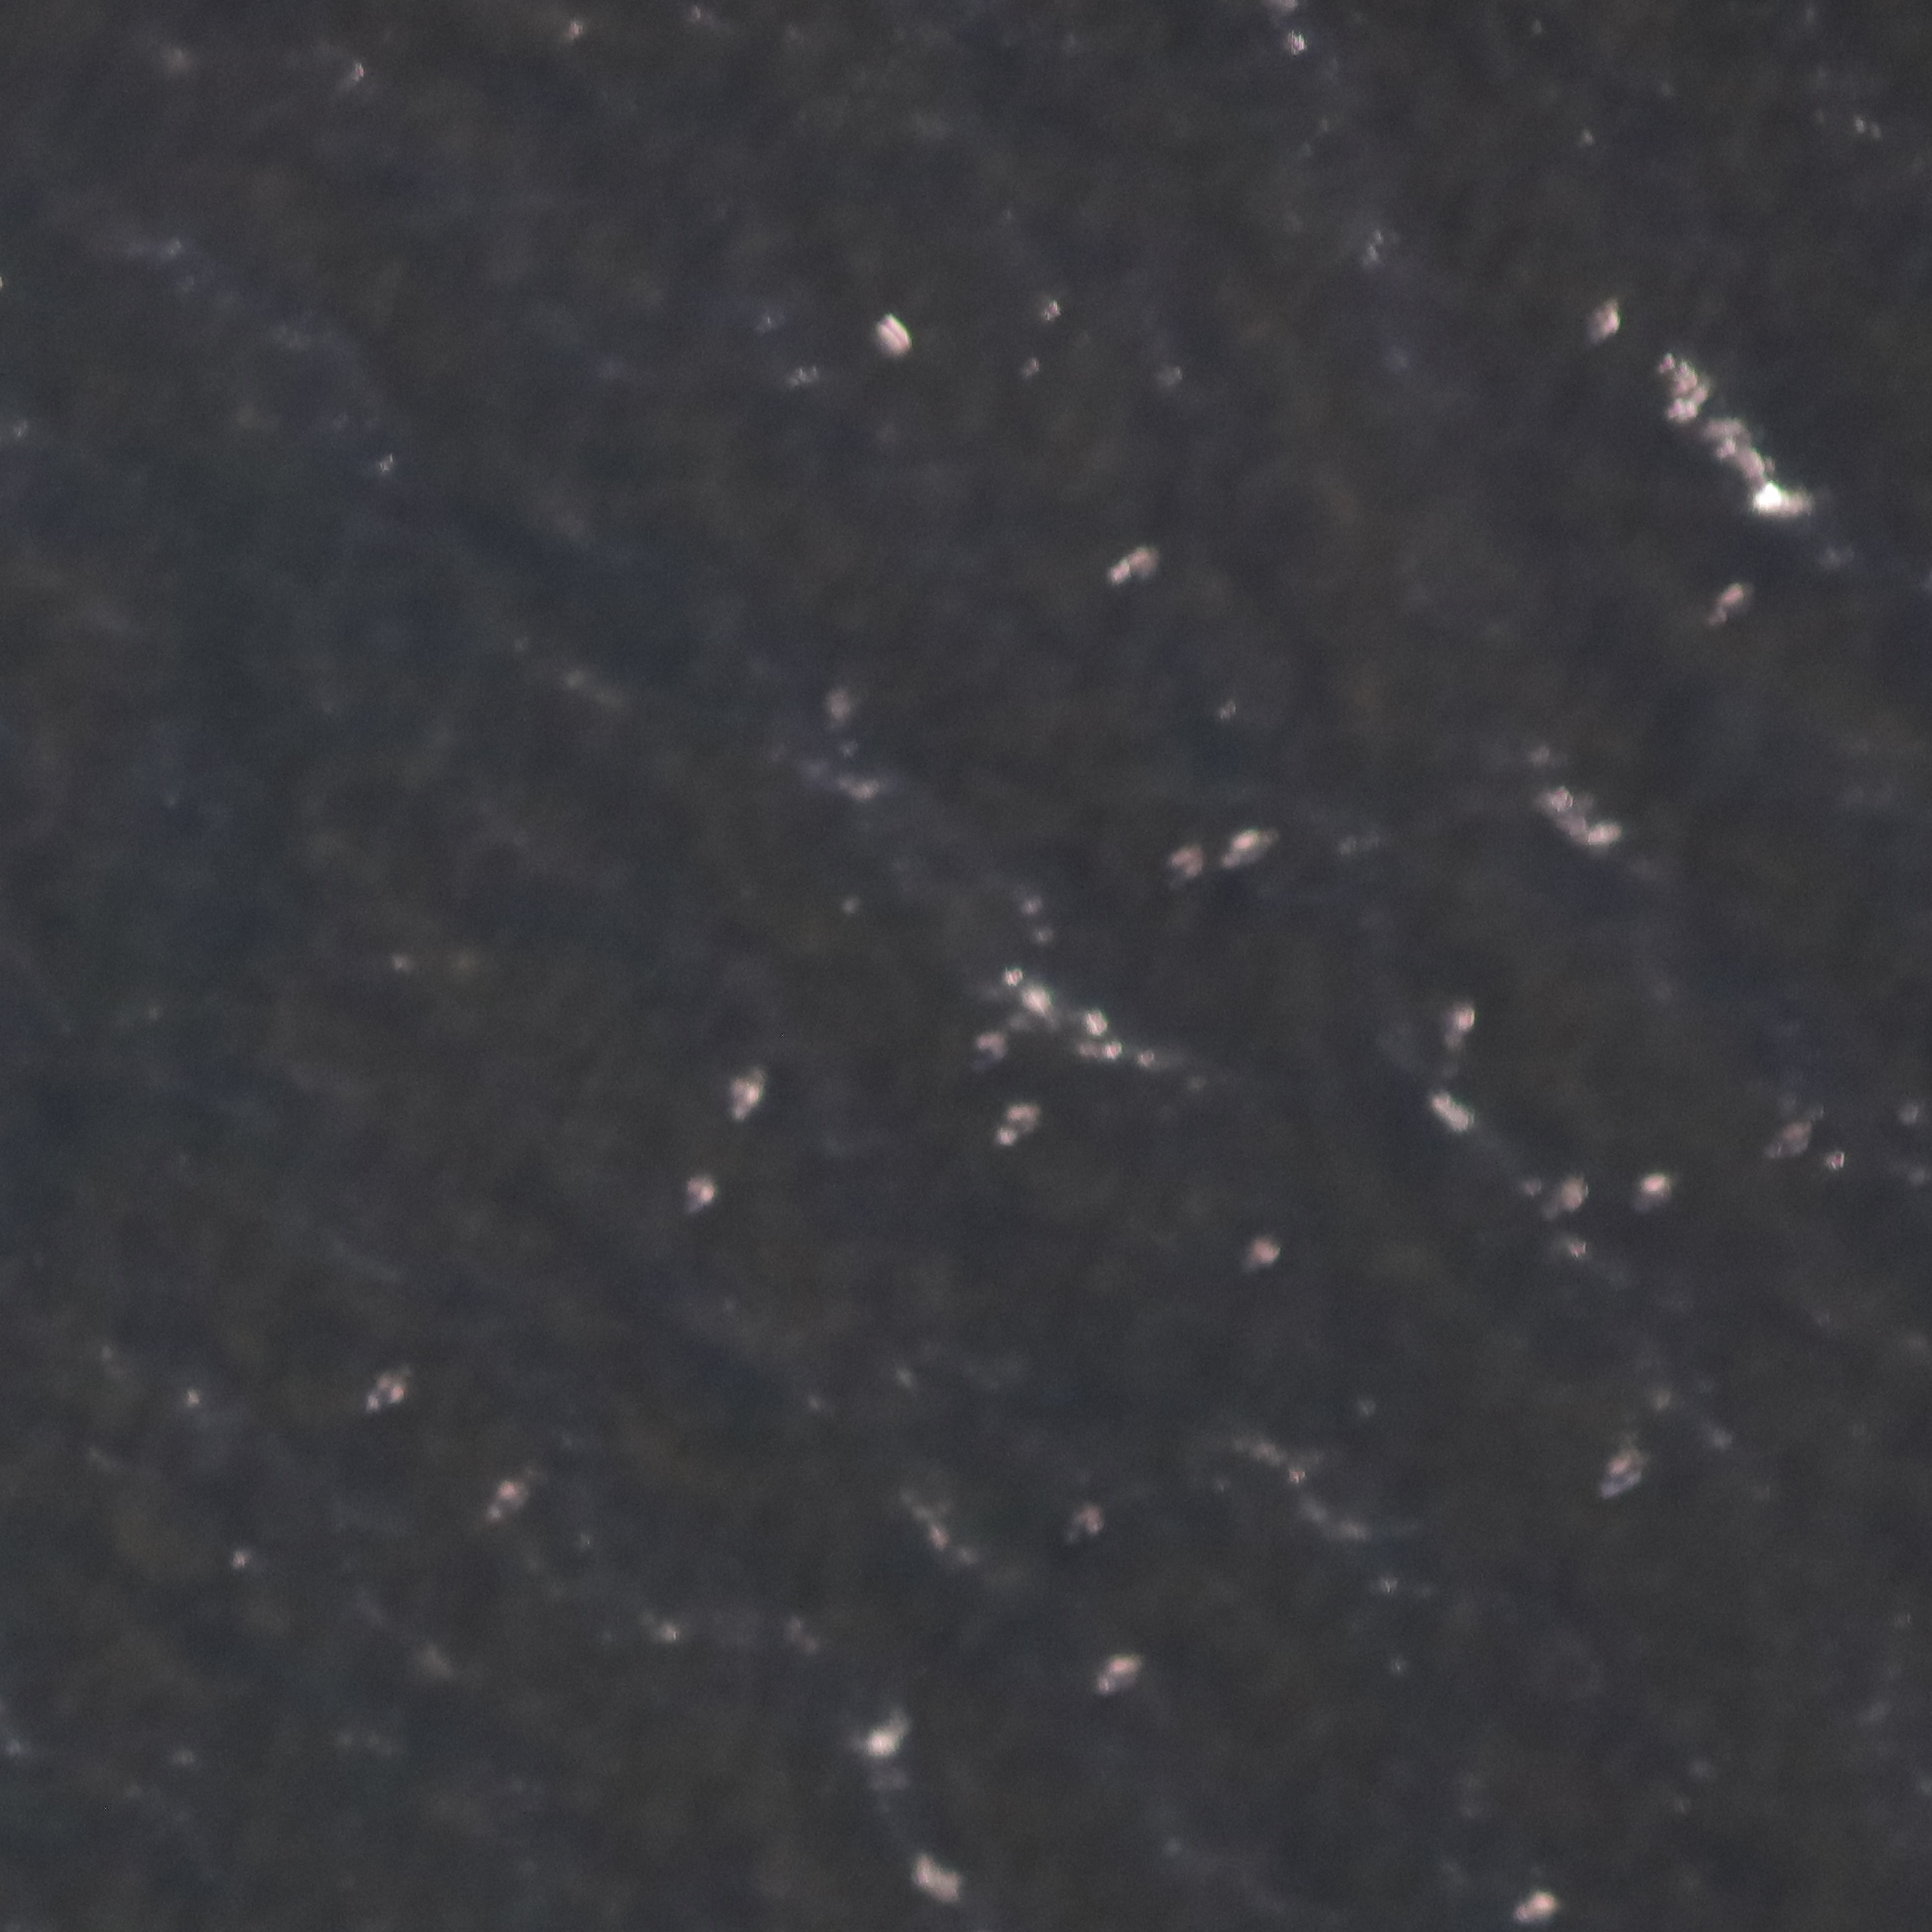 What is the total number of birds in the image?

17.